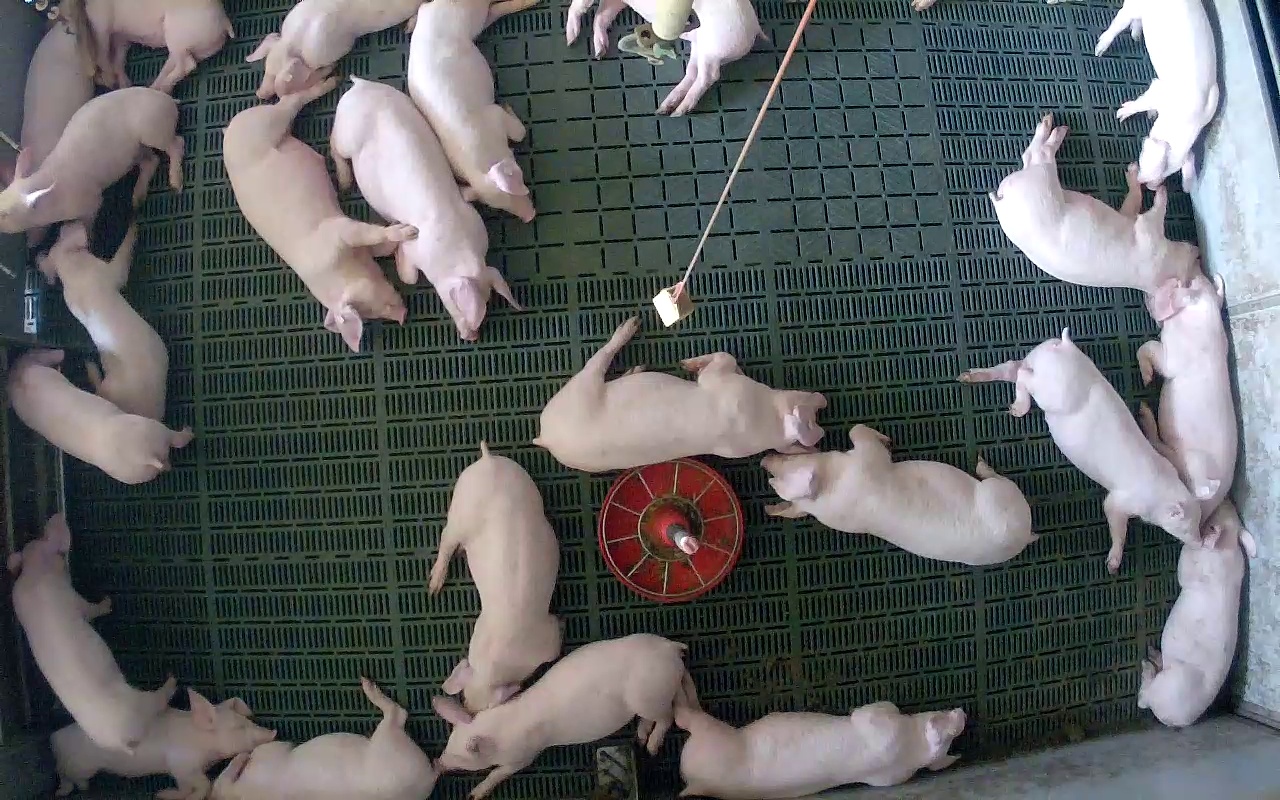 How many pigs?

23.